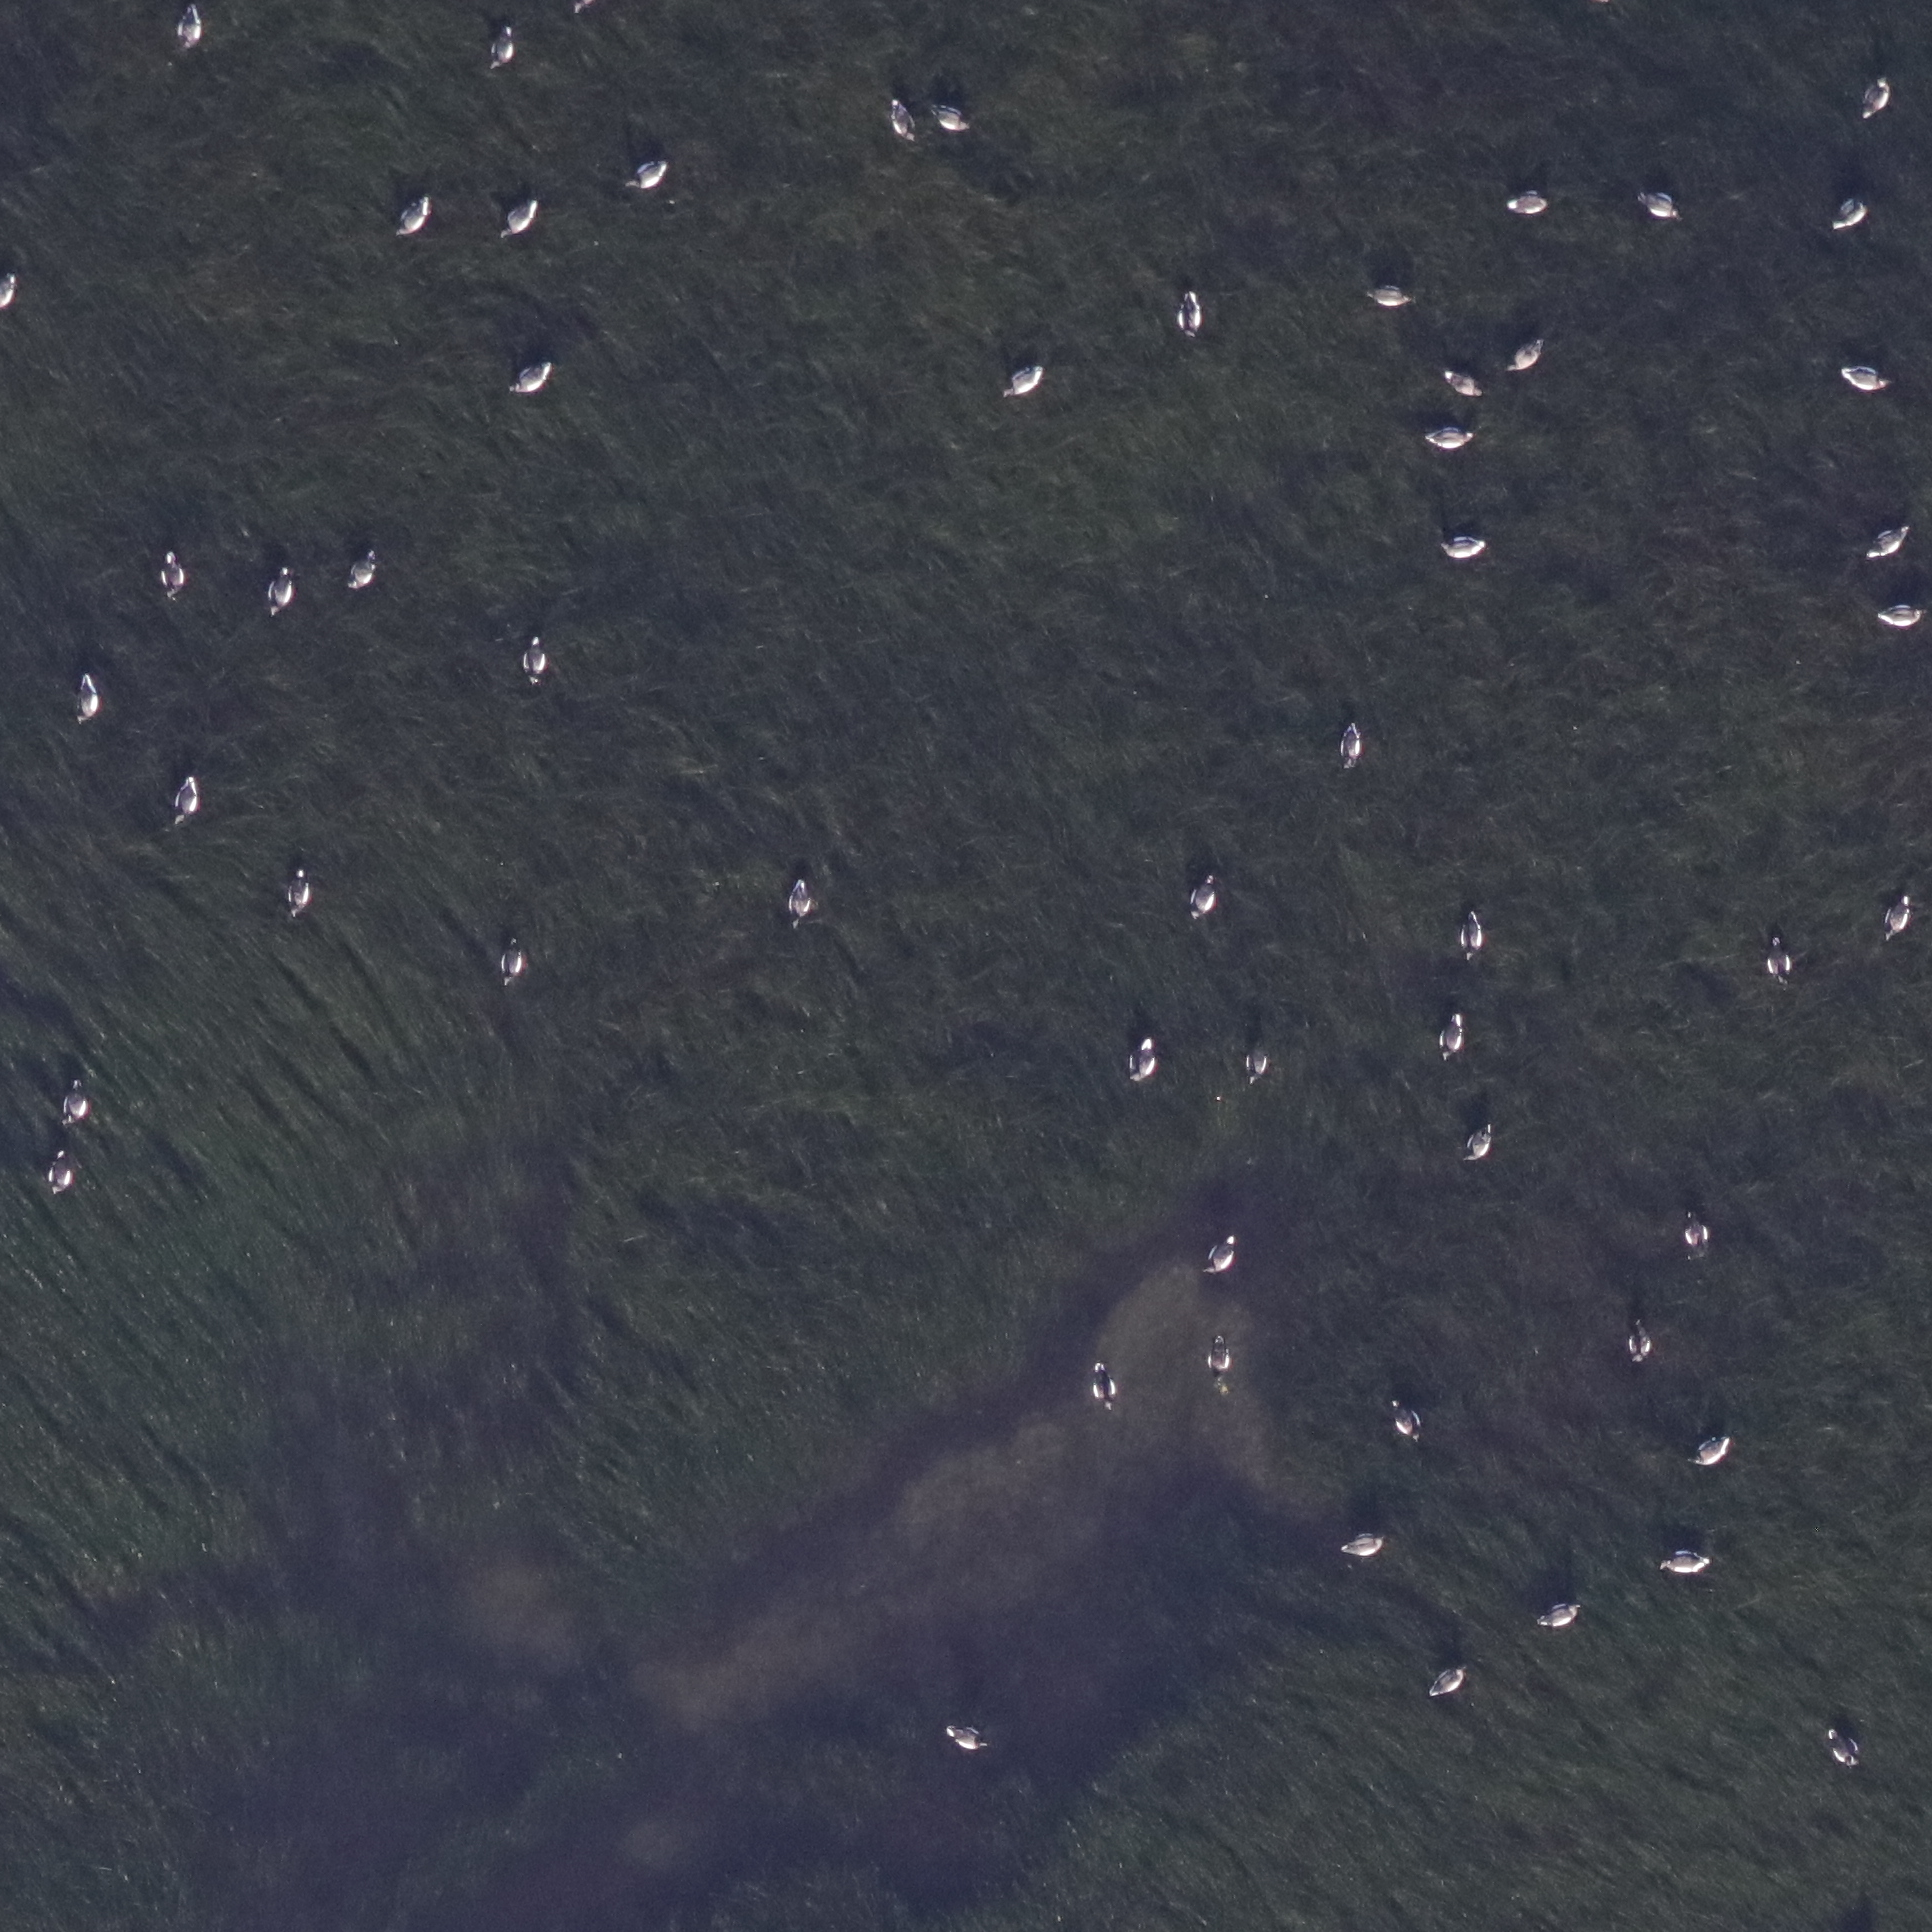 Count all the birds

56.